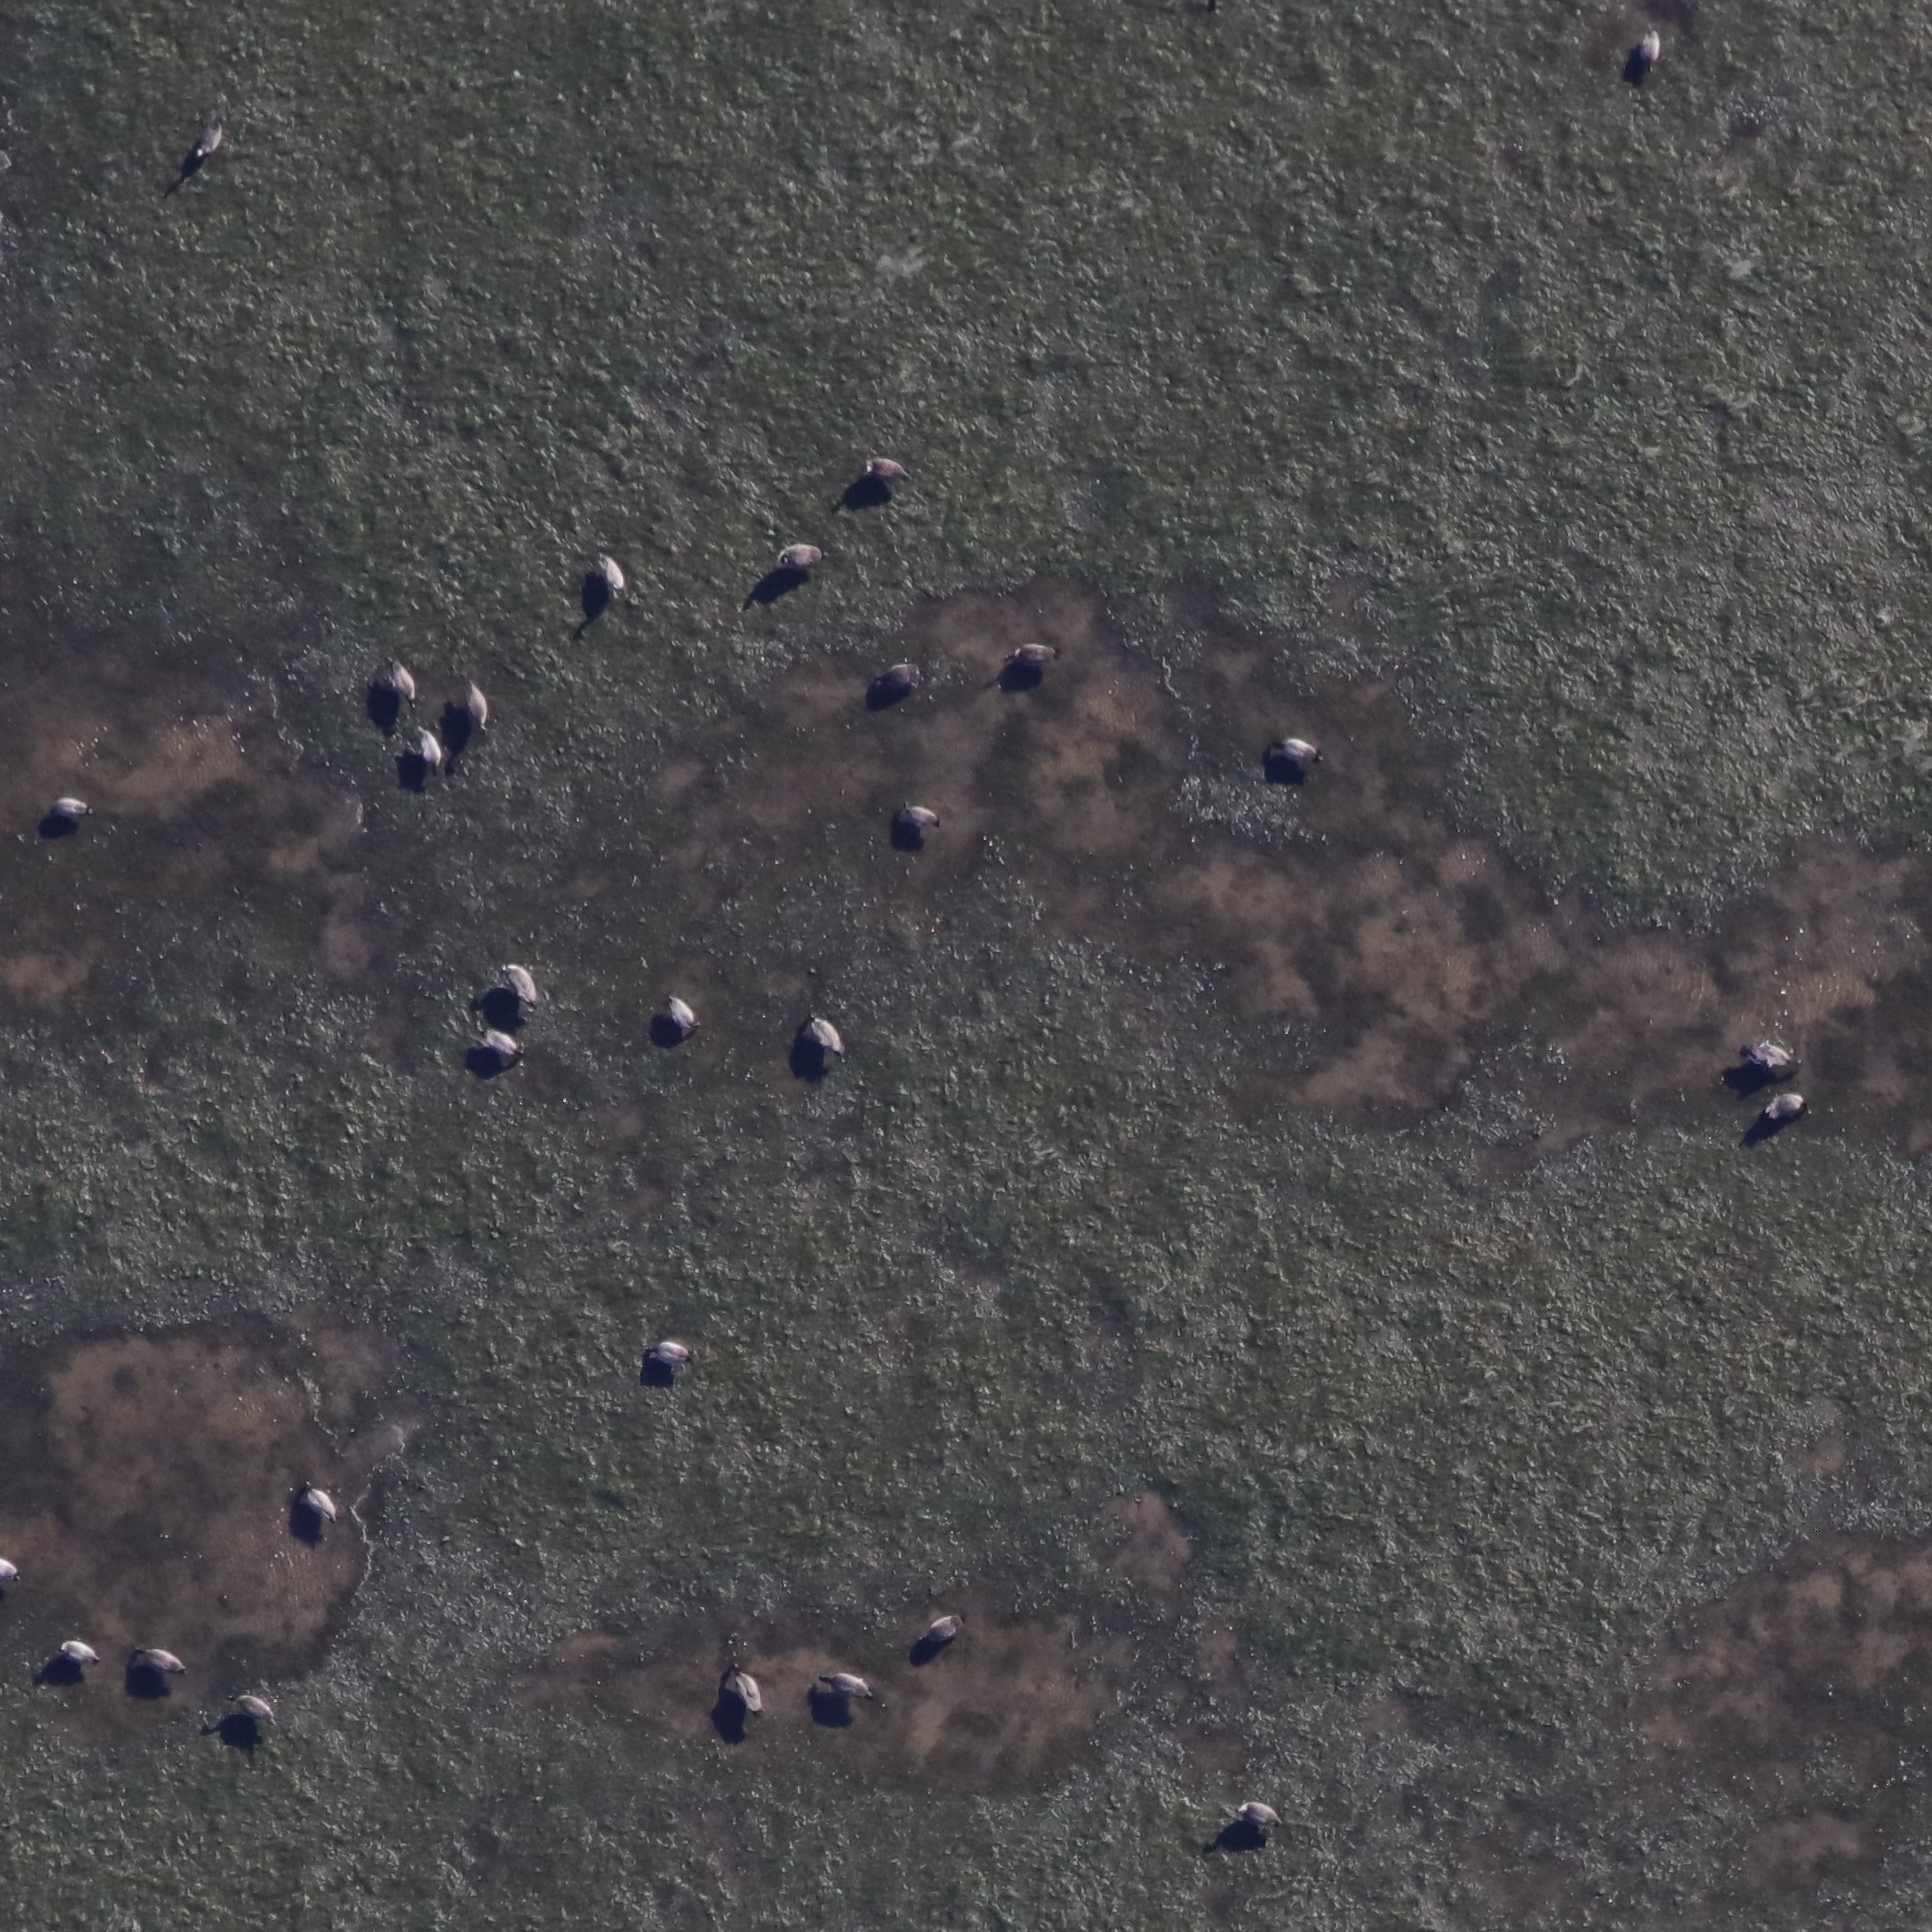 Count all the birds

29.